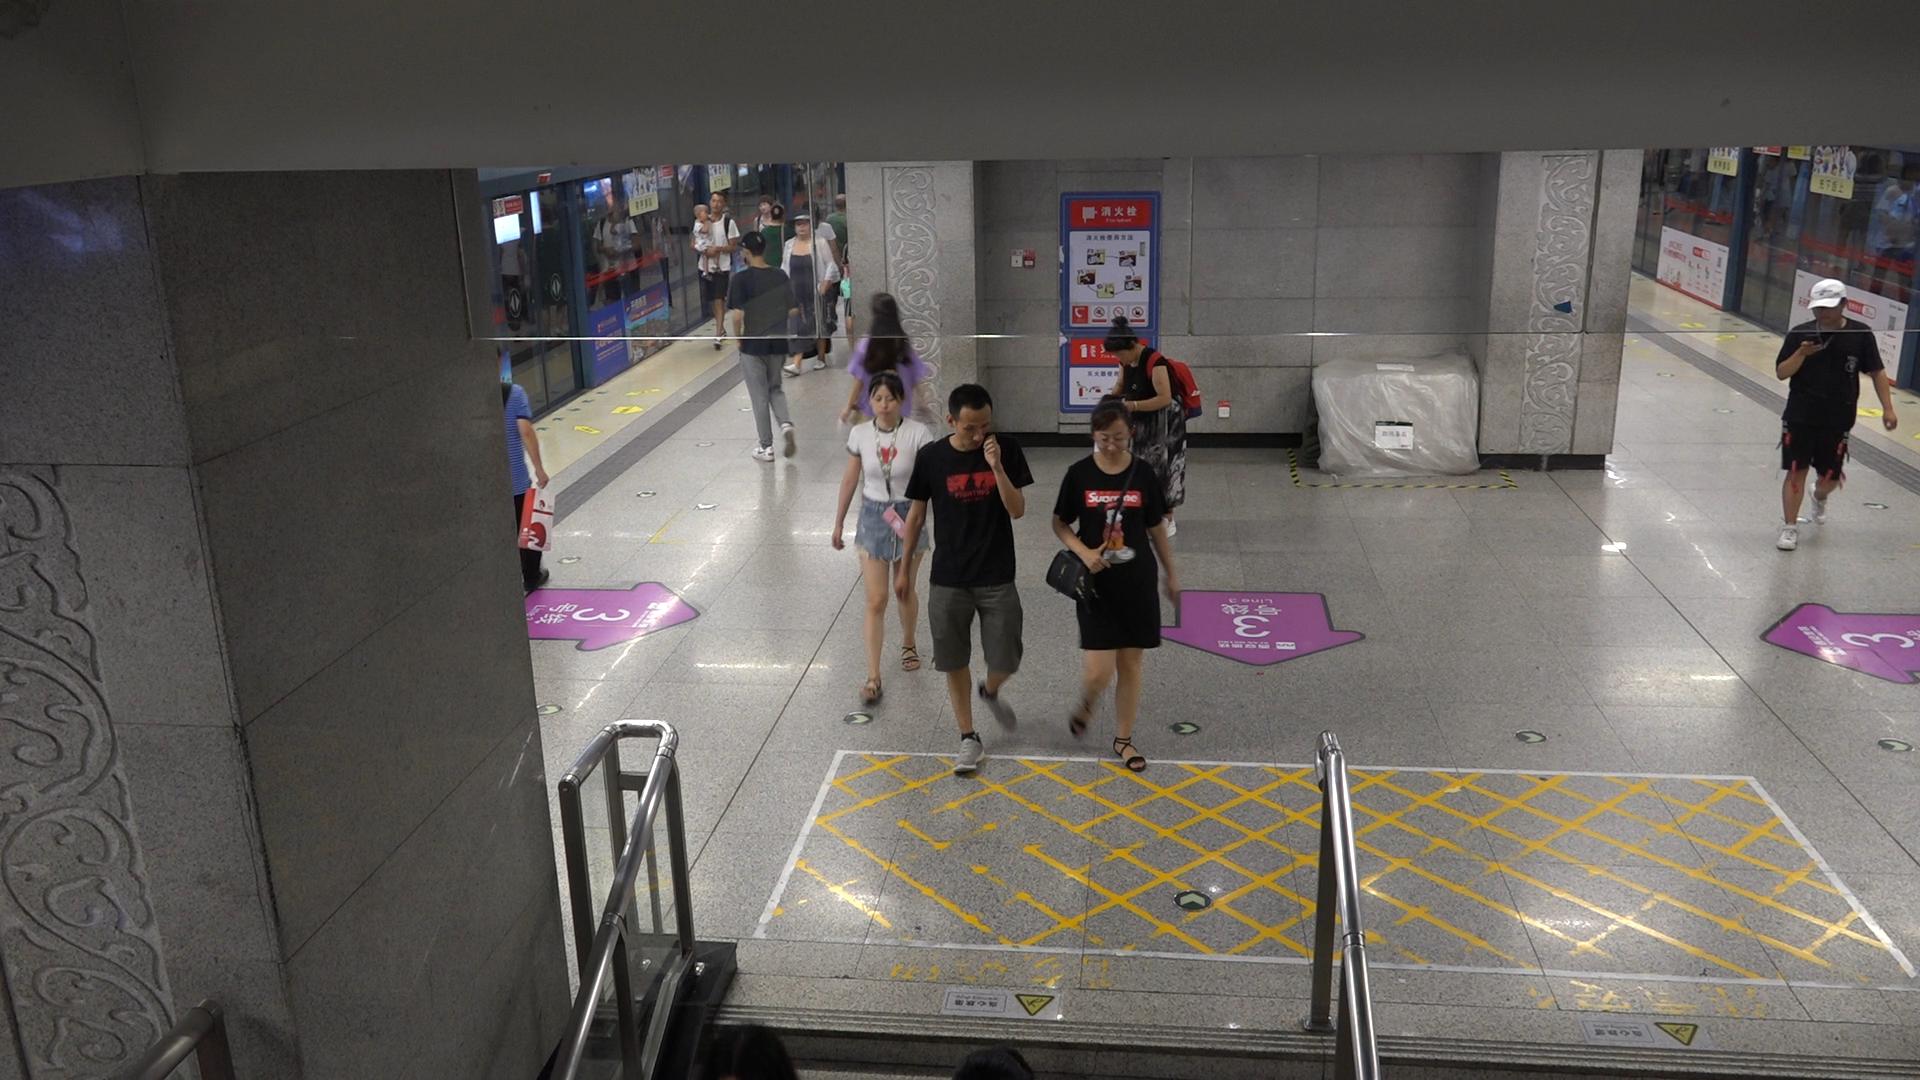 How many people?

15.